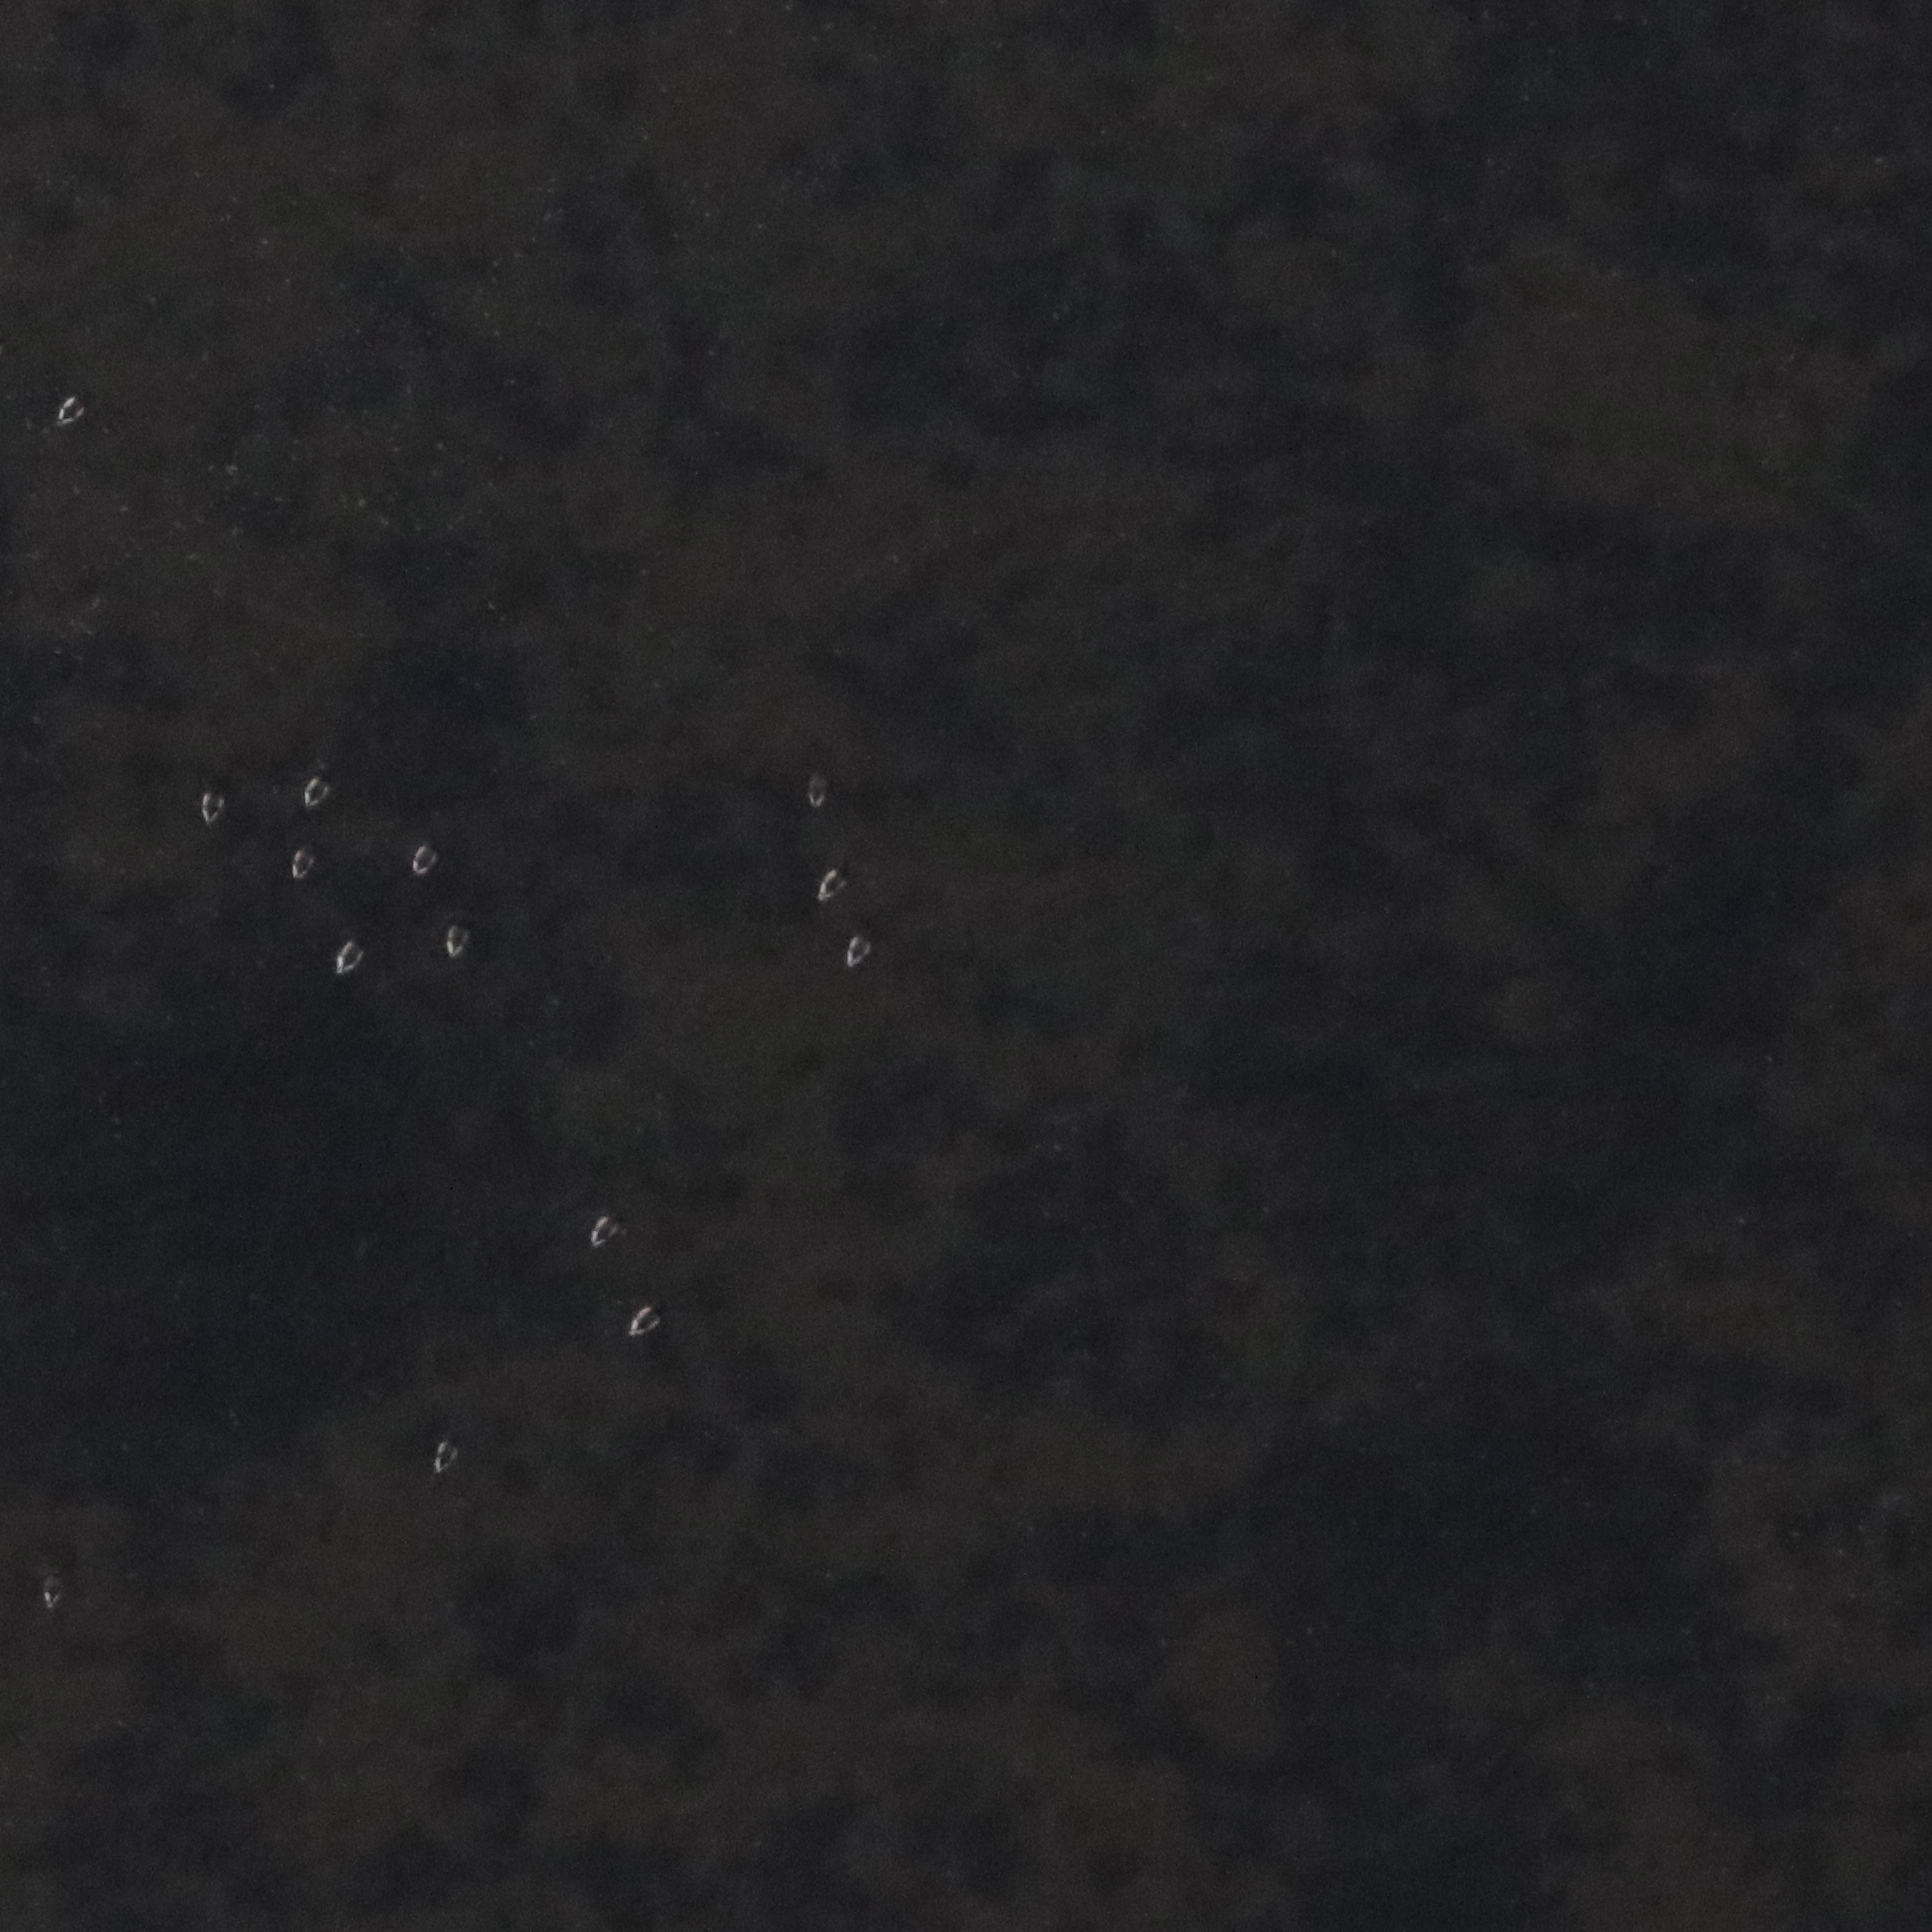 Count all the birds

14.